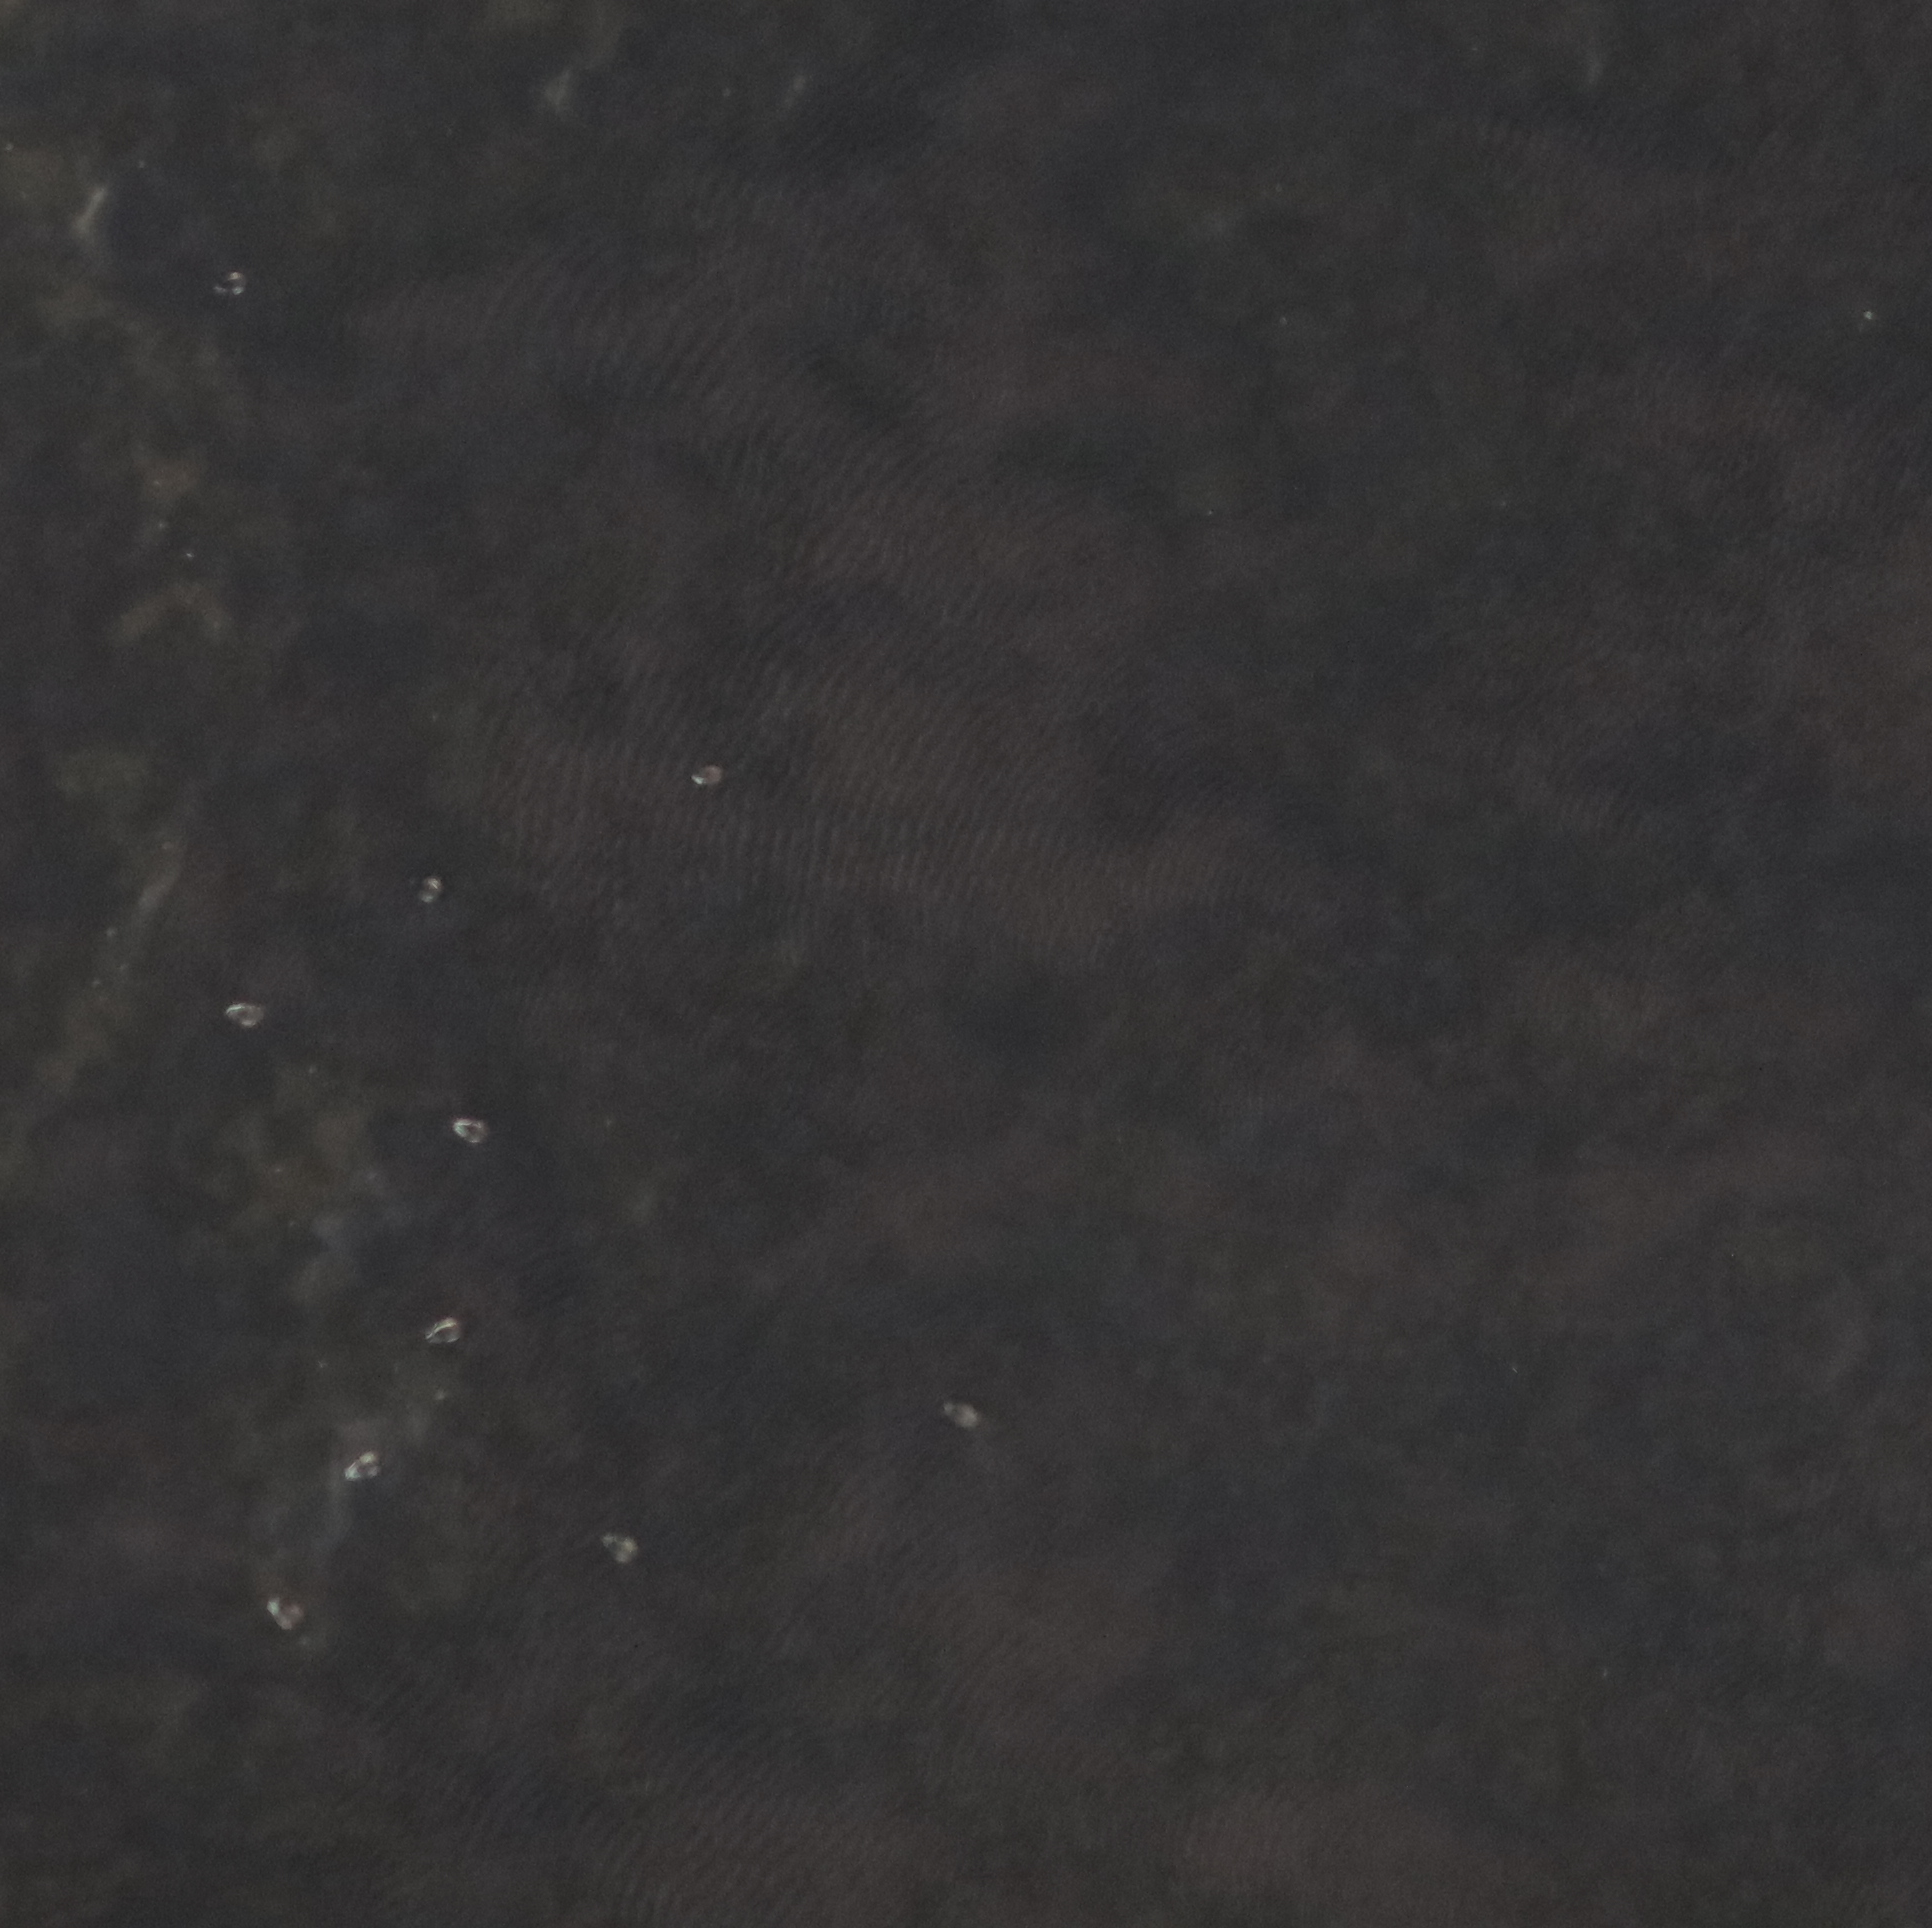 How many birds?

10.